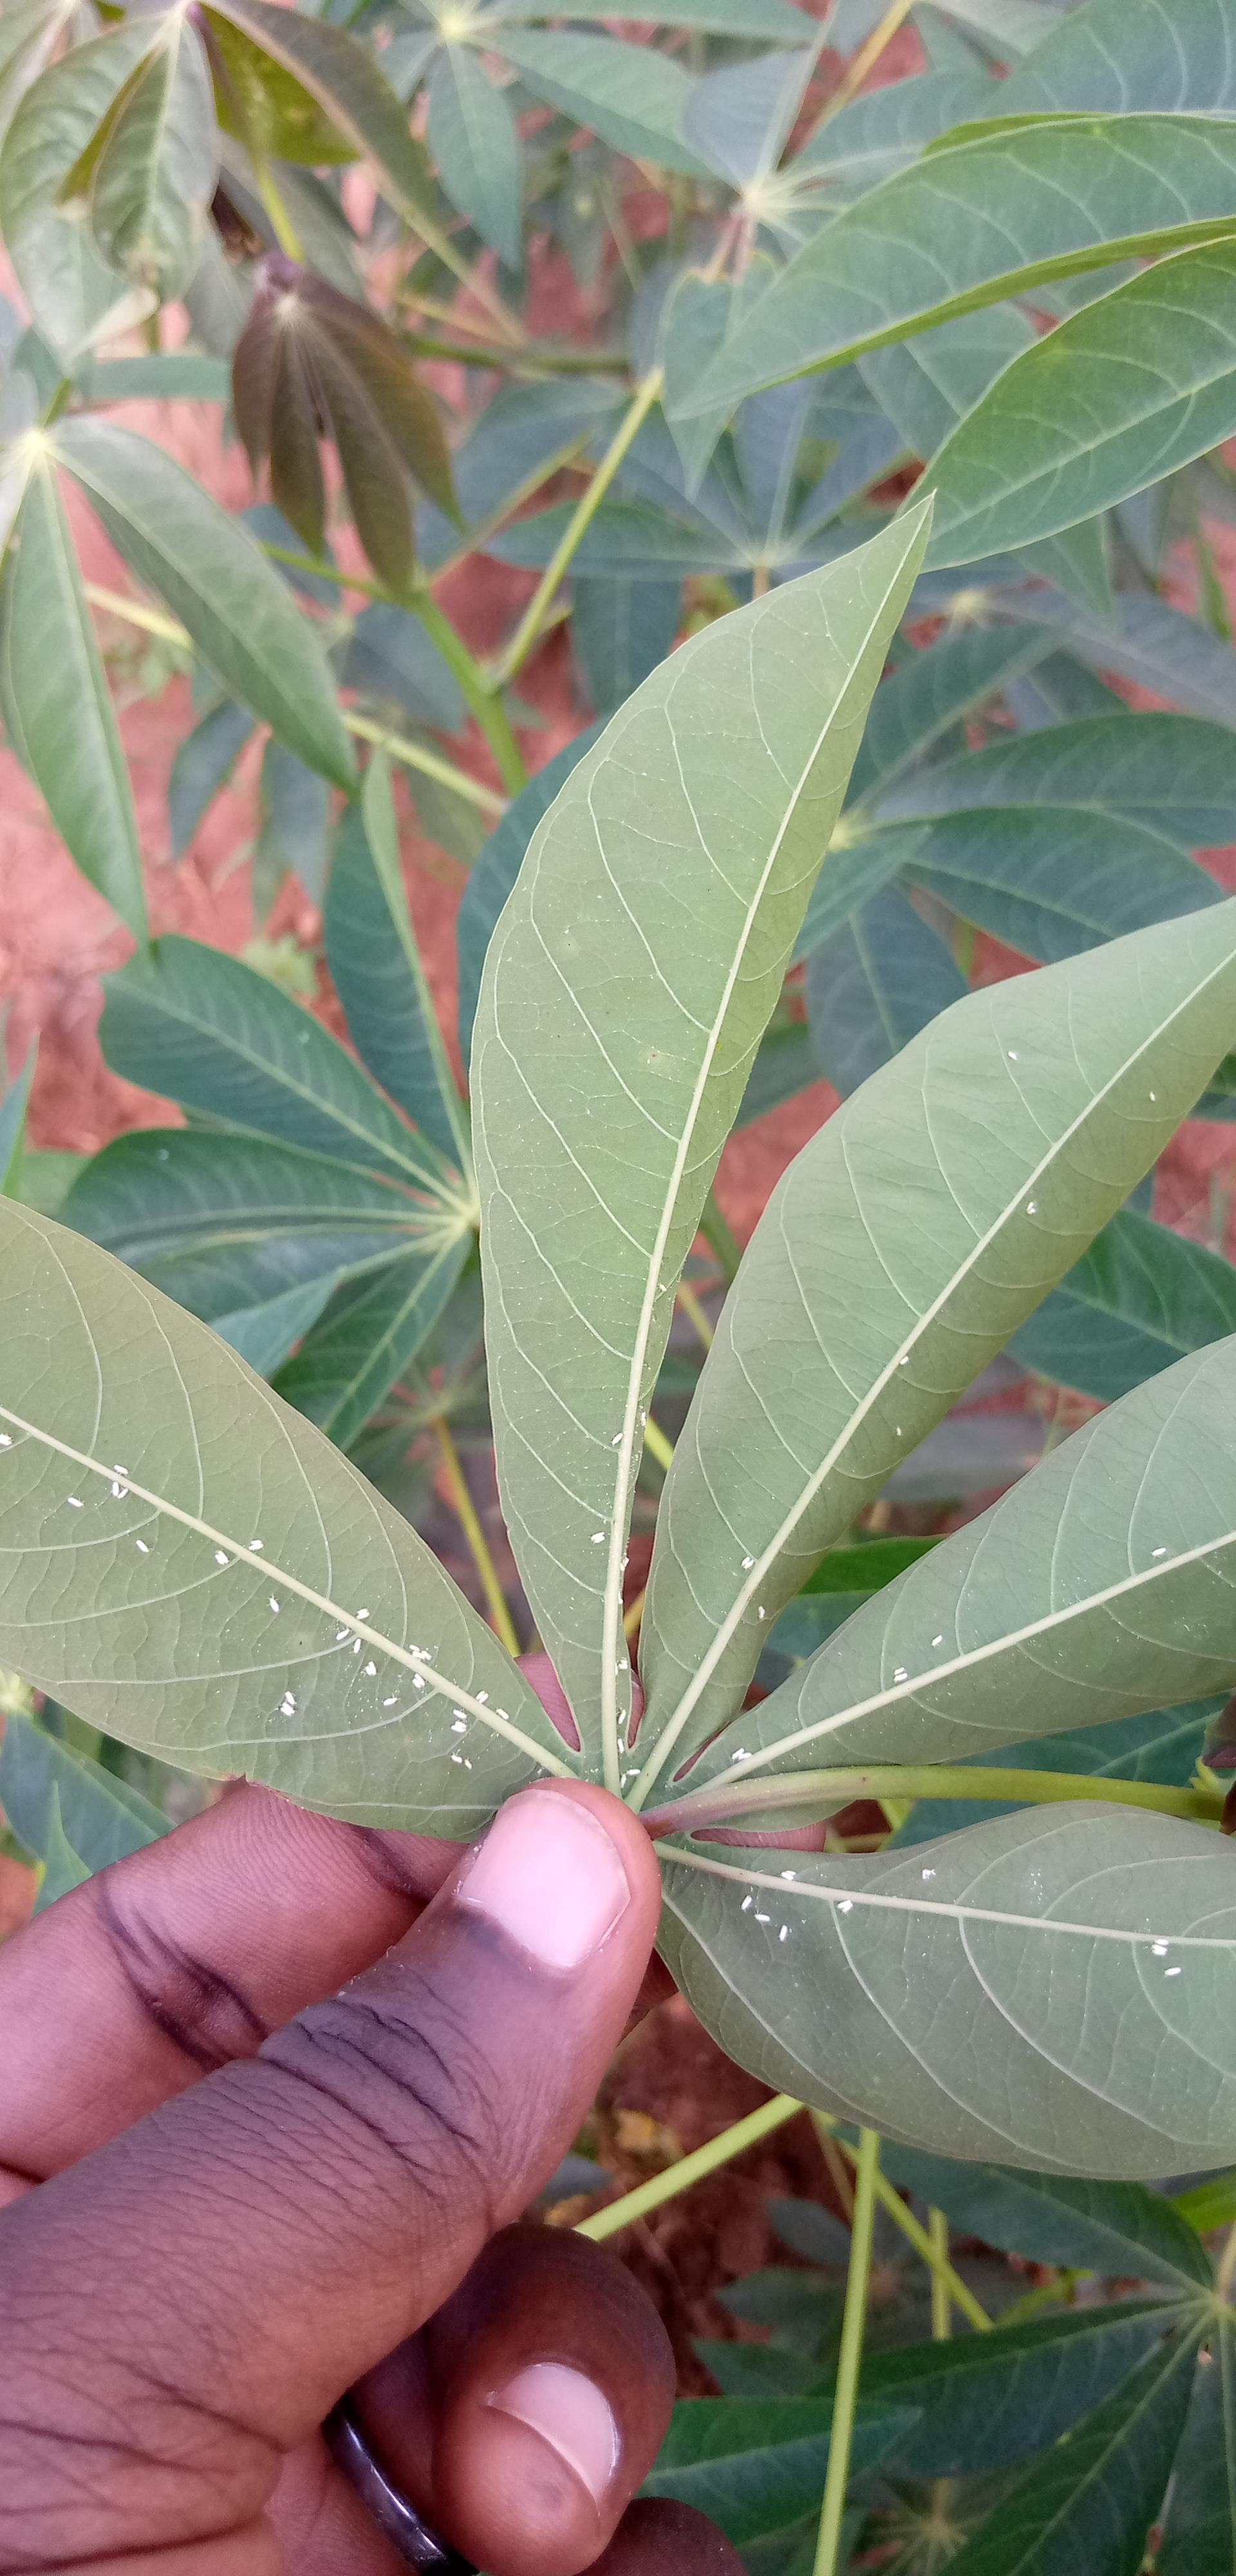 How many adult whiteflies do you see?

76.